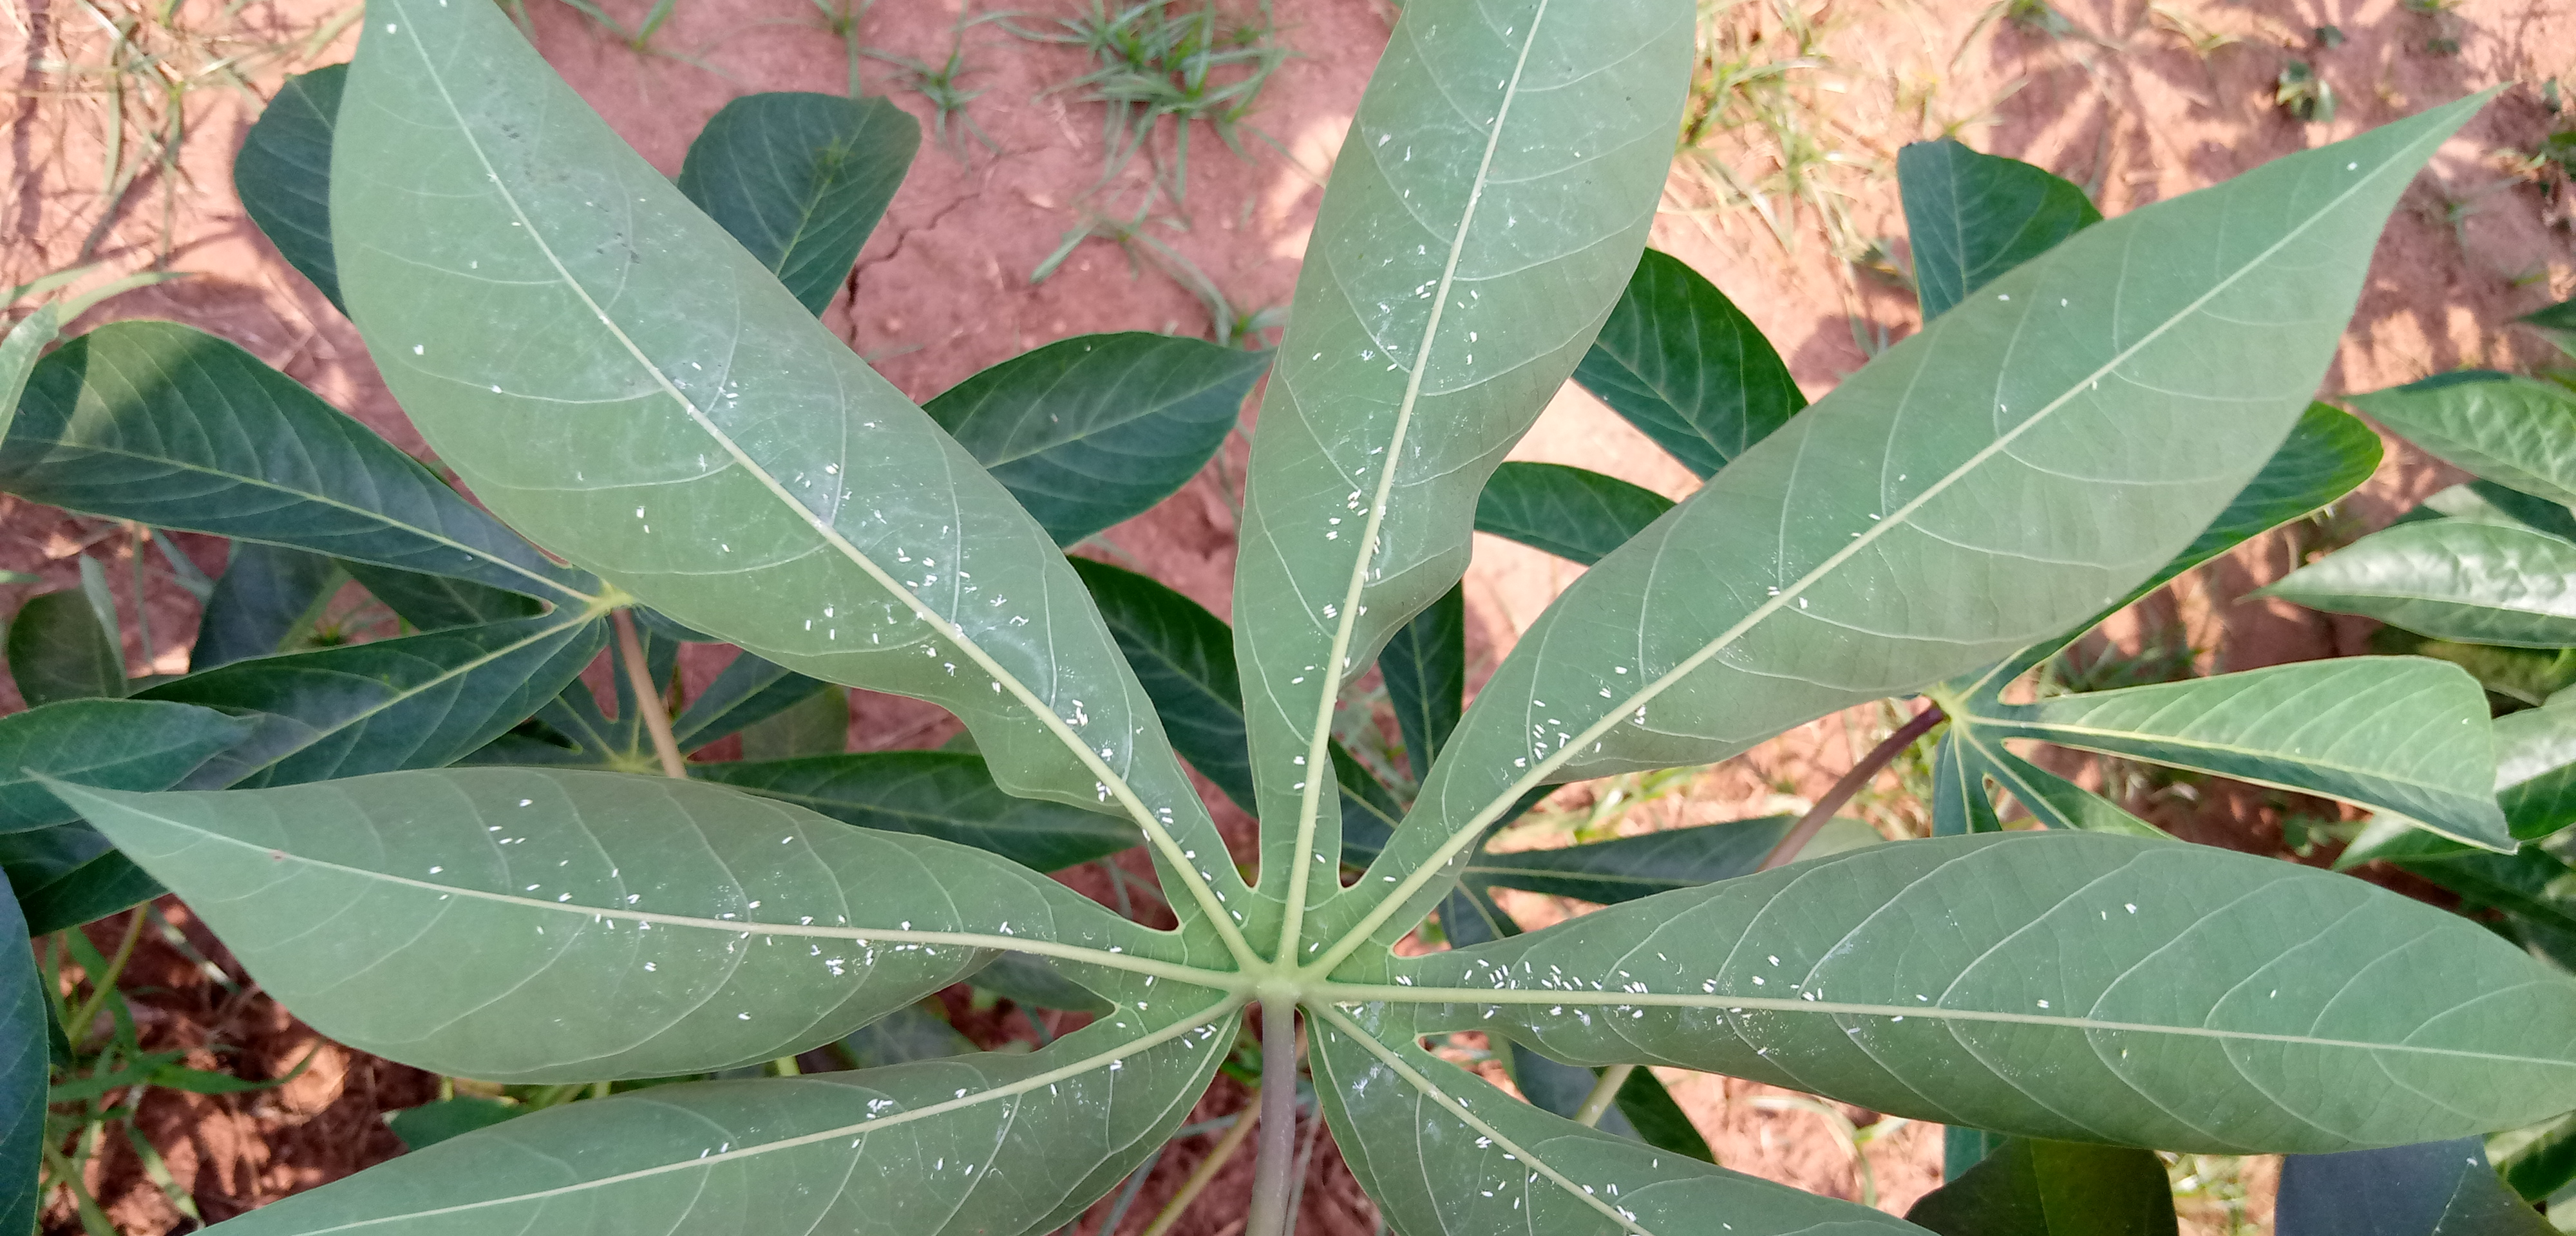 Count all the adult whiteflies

204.